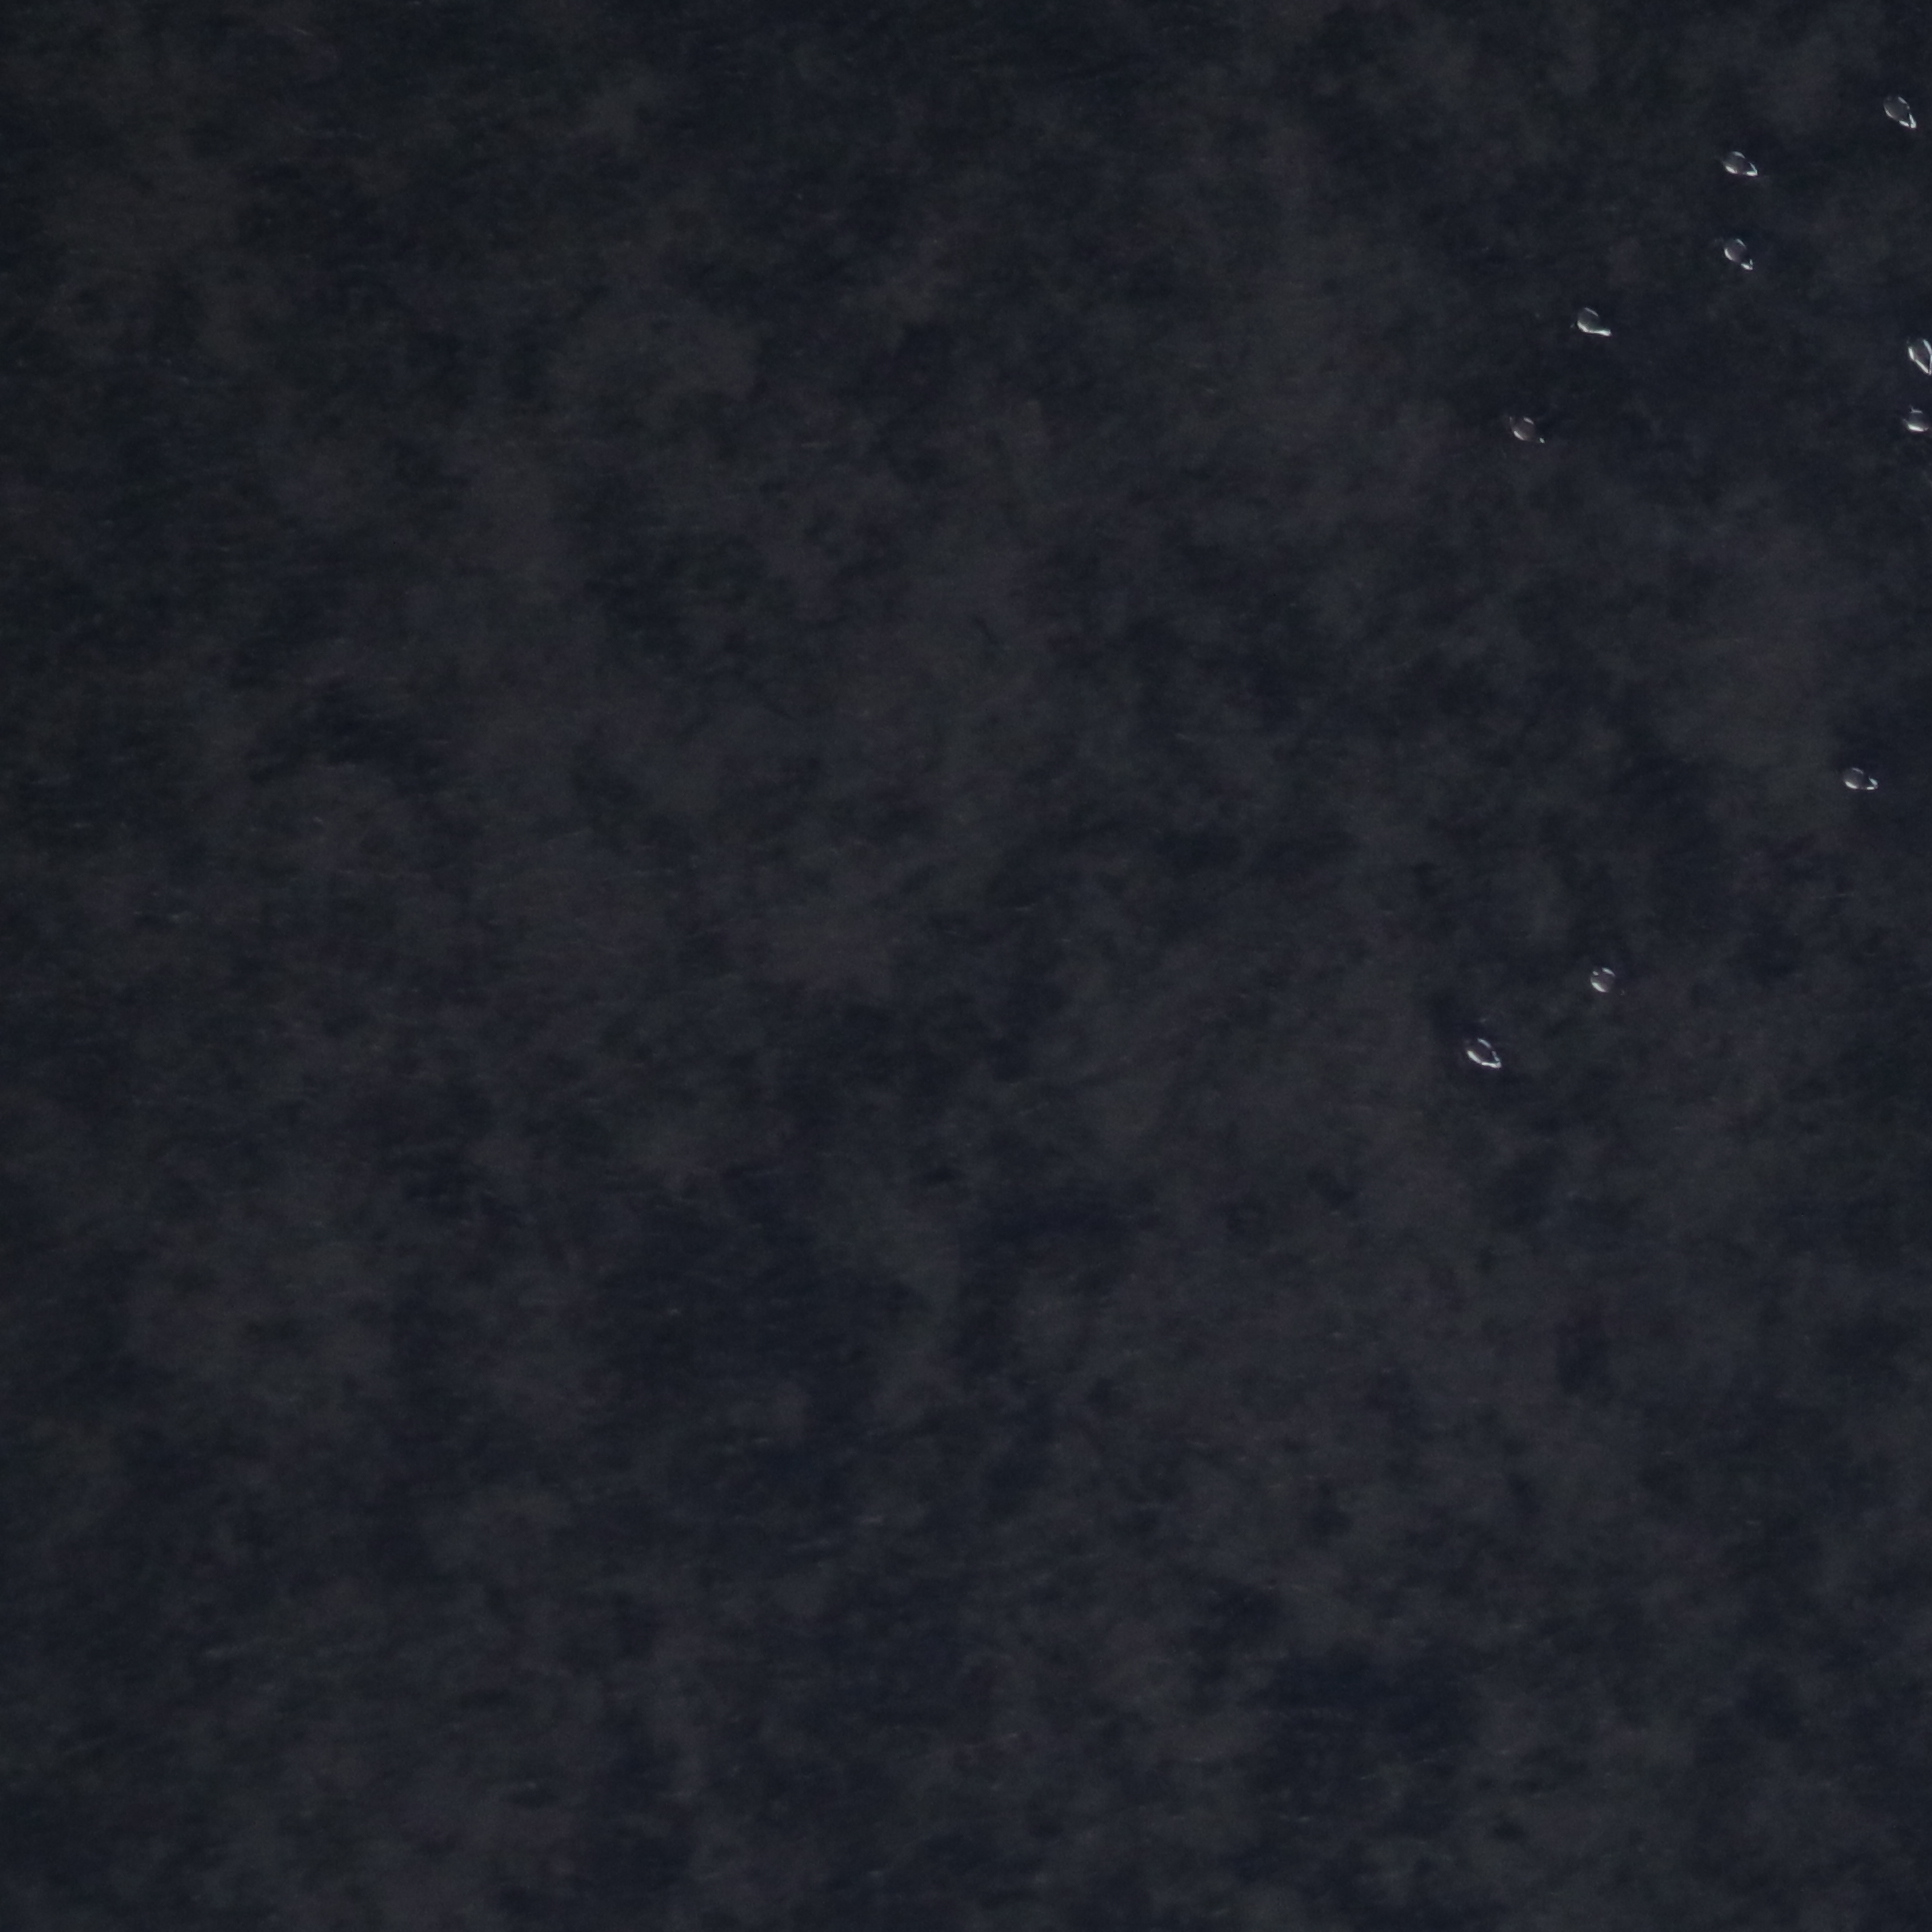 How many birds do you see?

10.